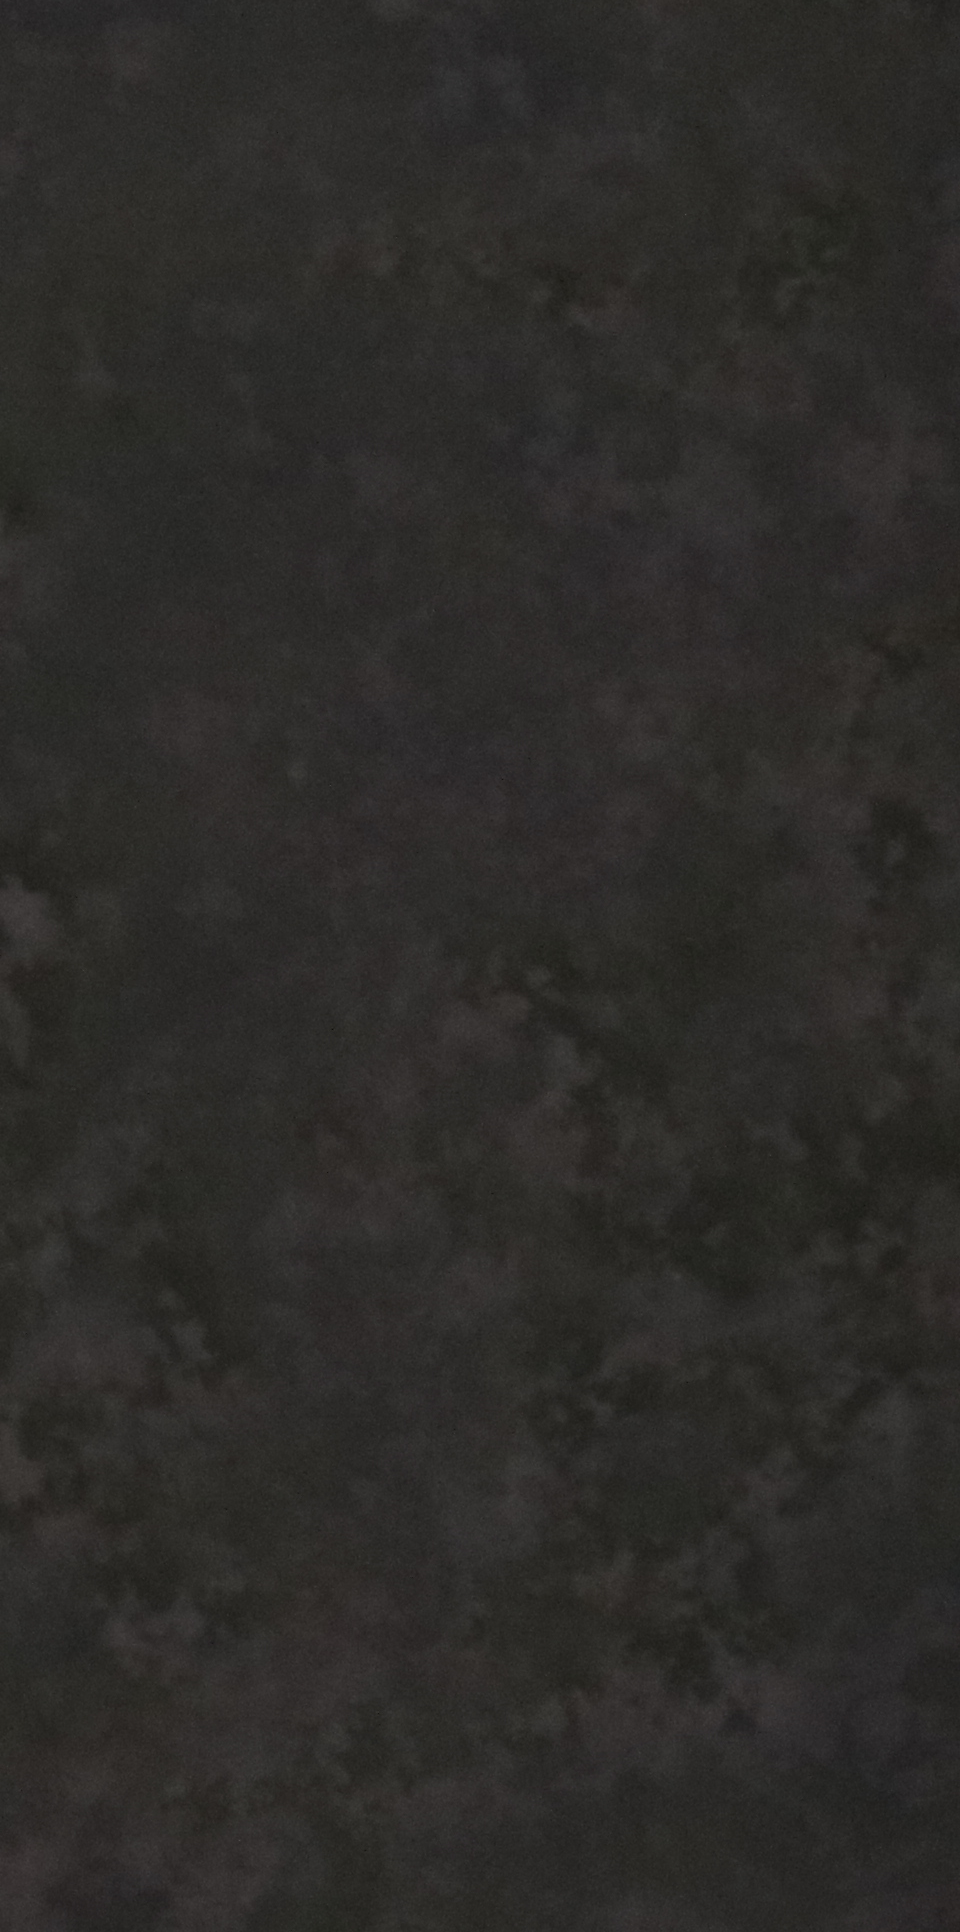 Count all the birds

0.